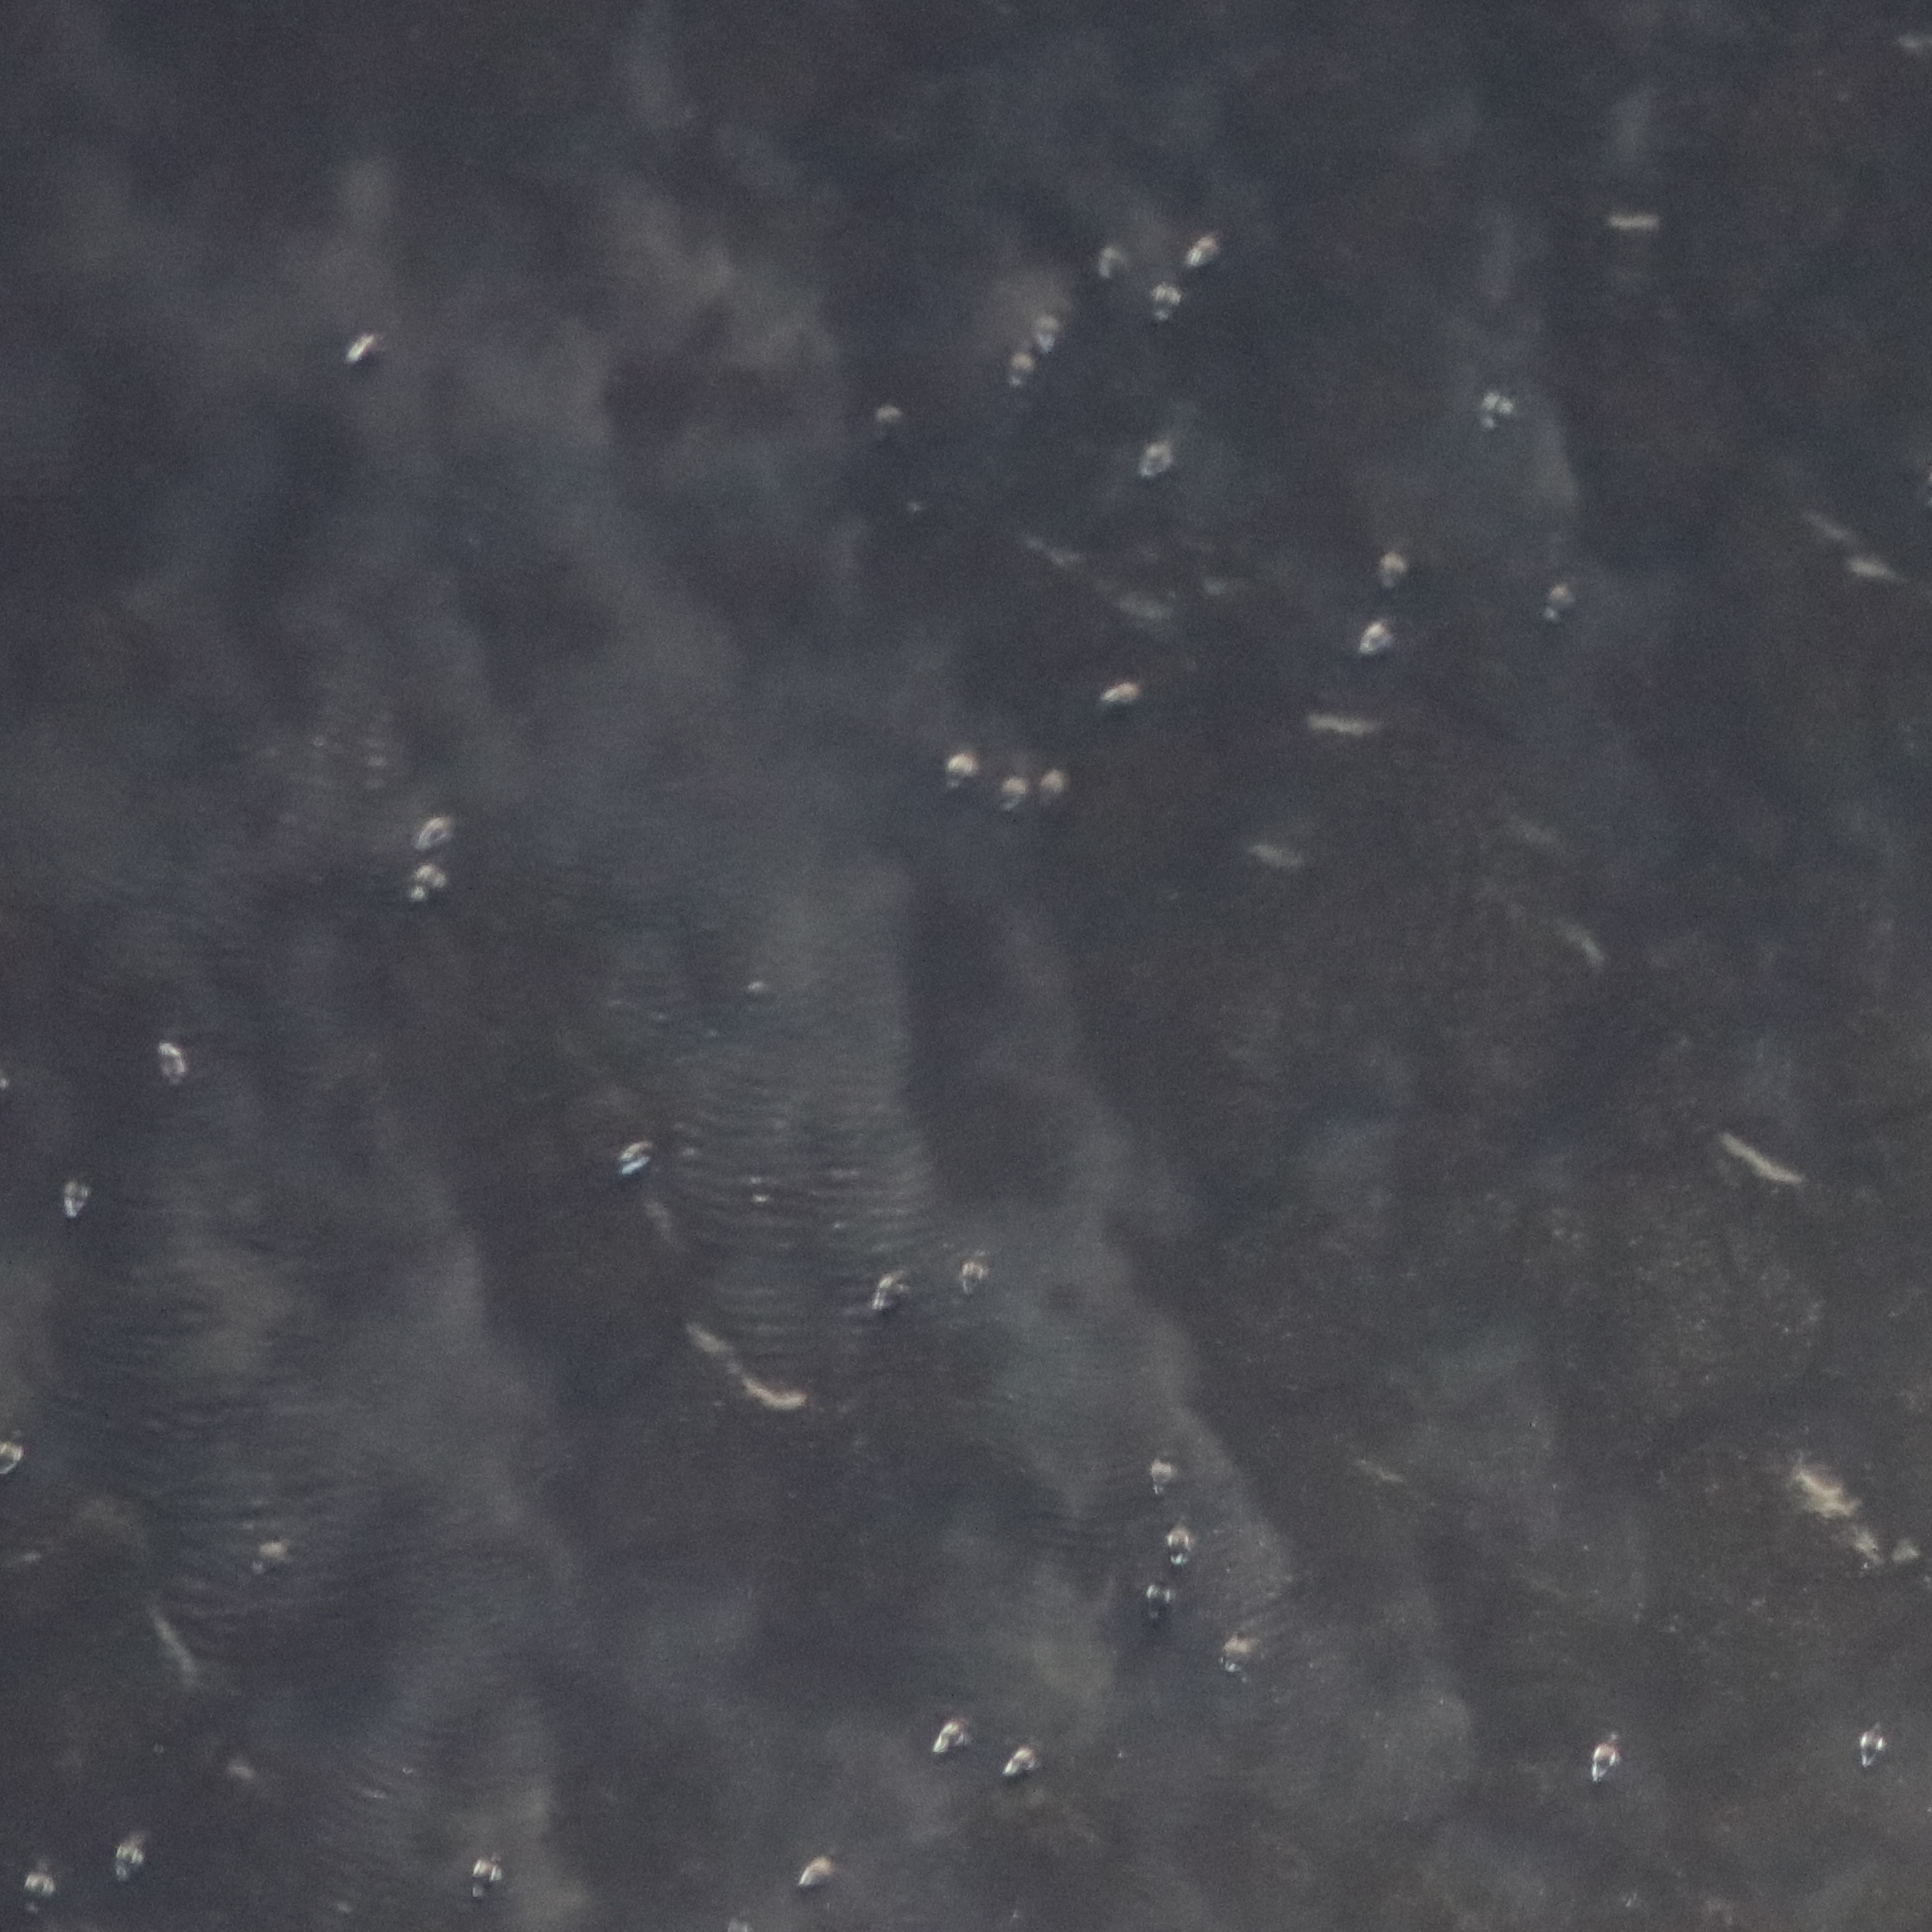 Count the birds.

37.